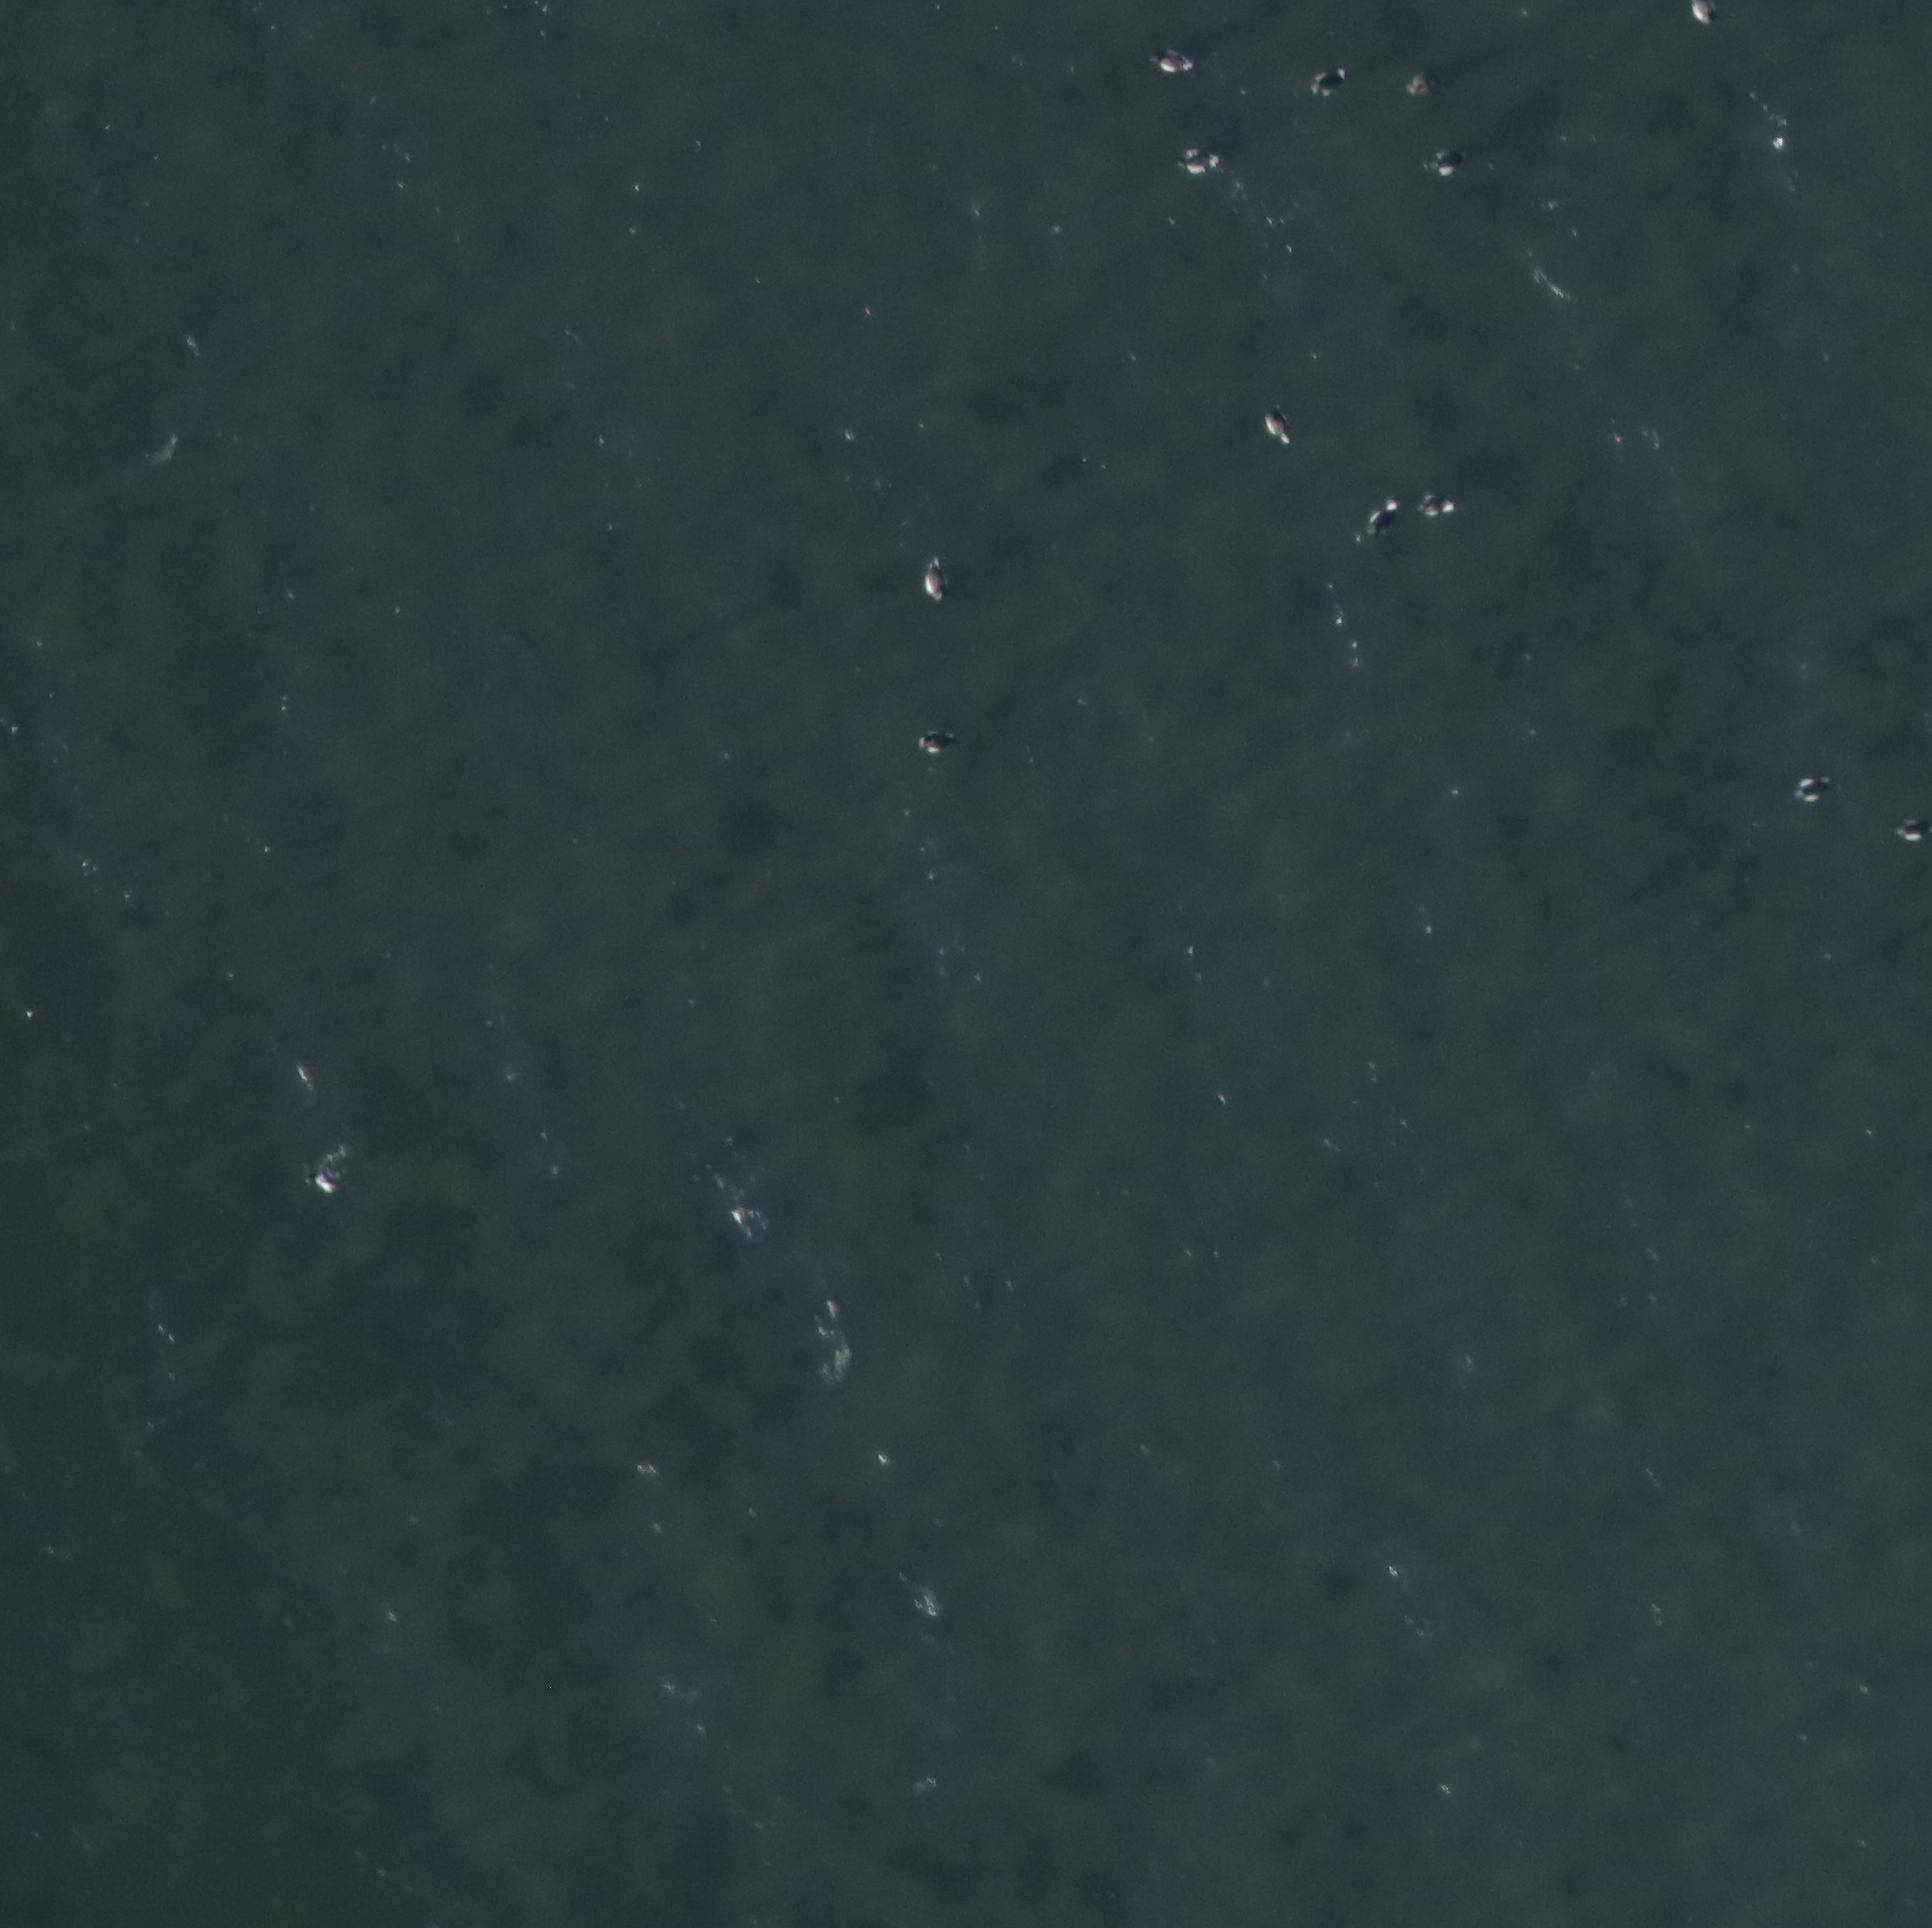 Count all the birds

12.